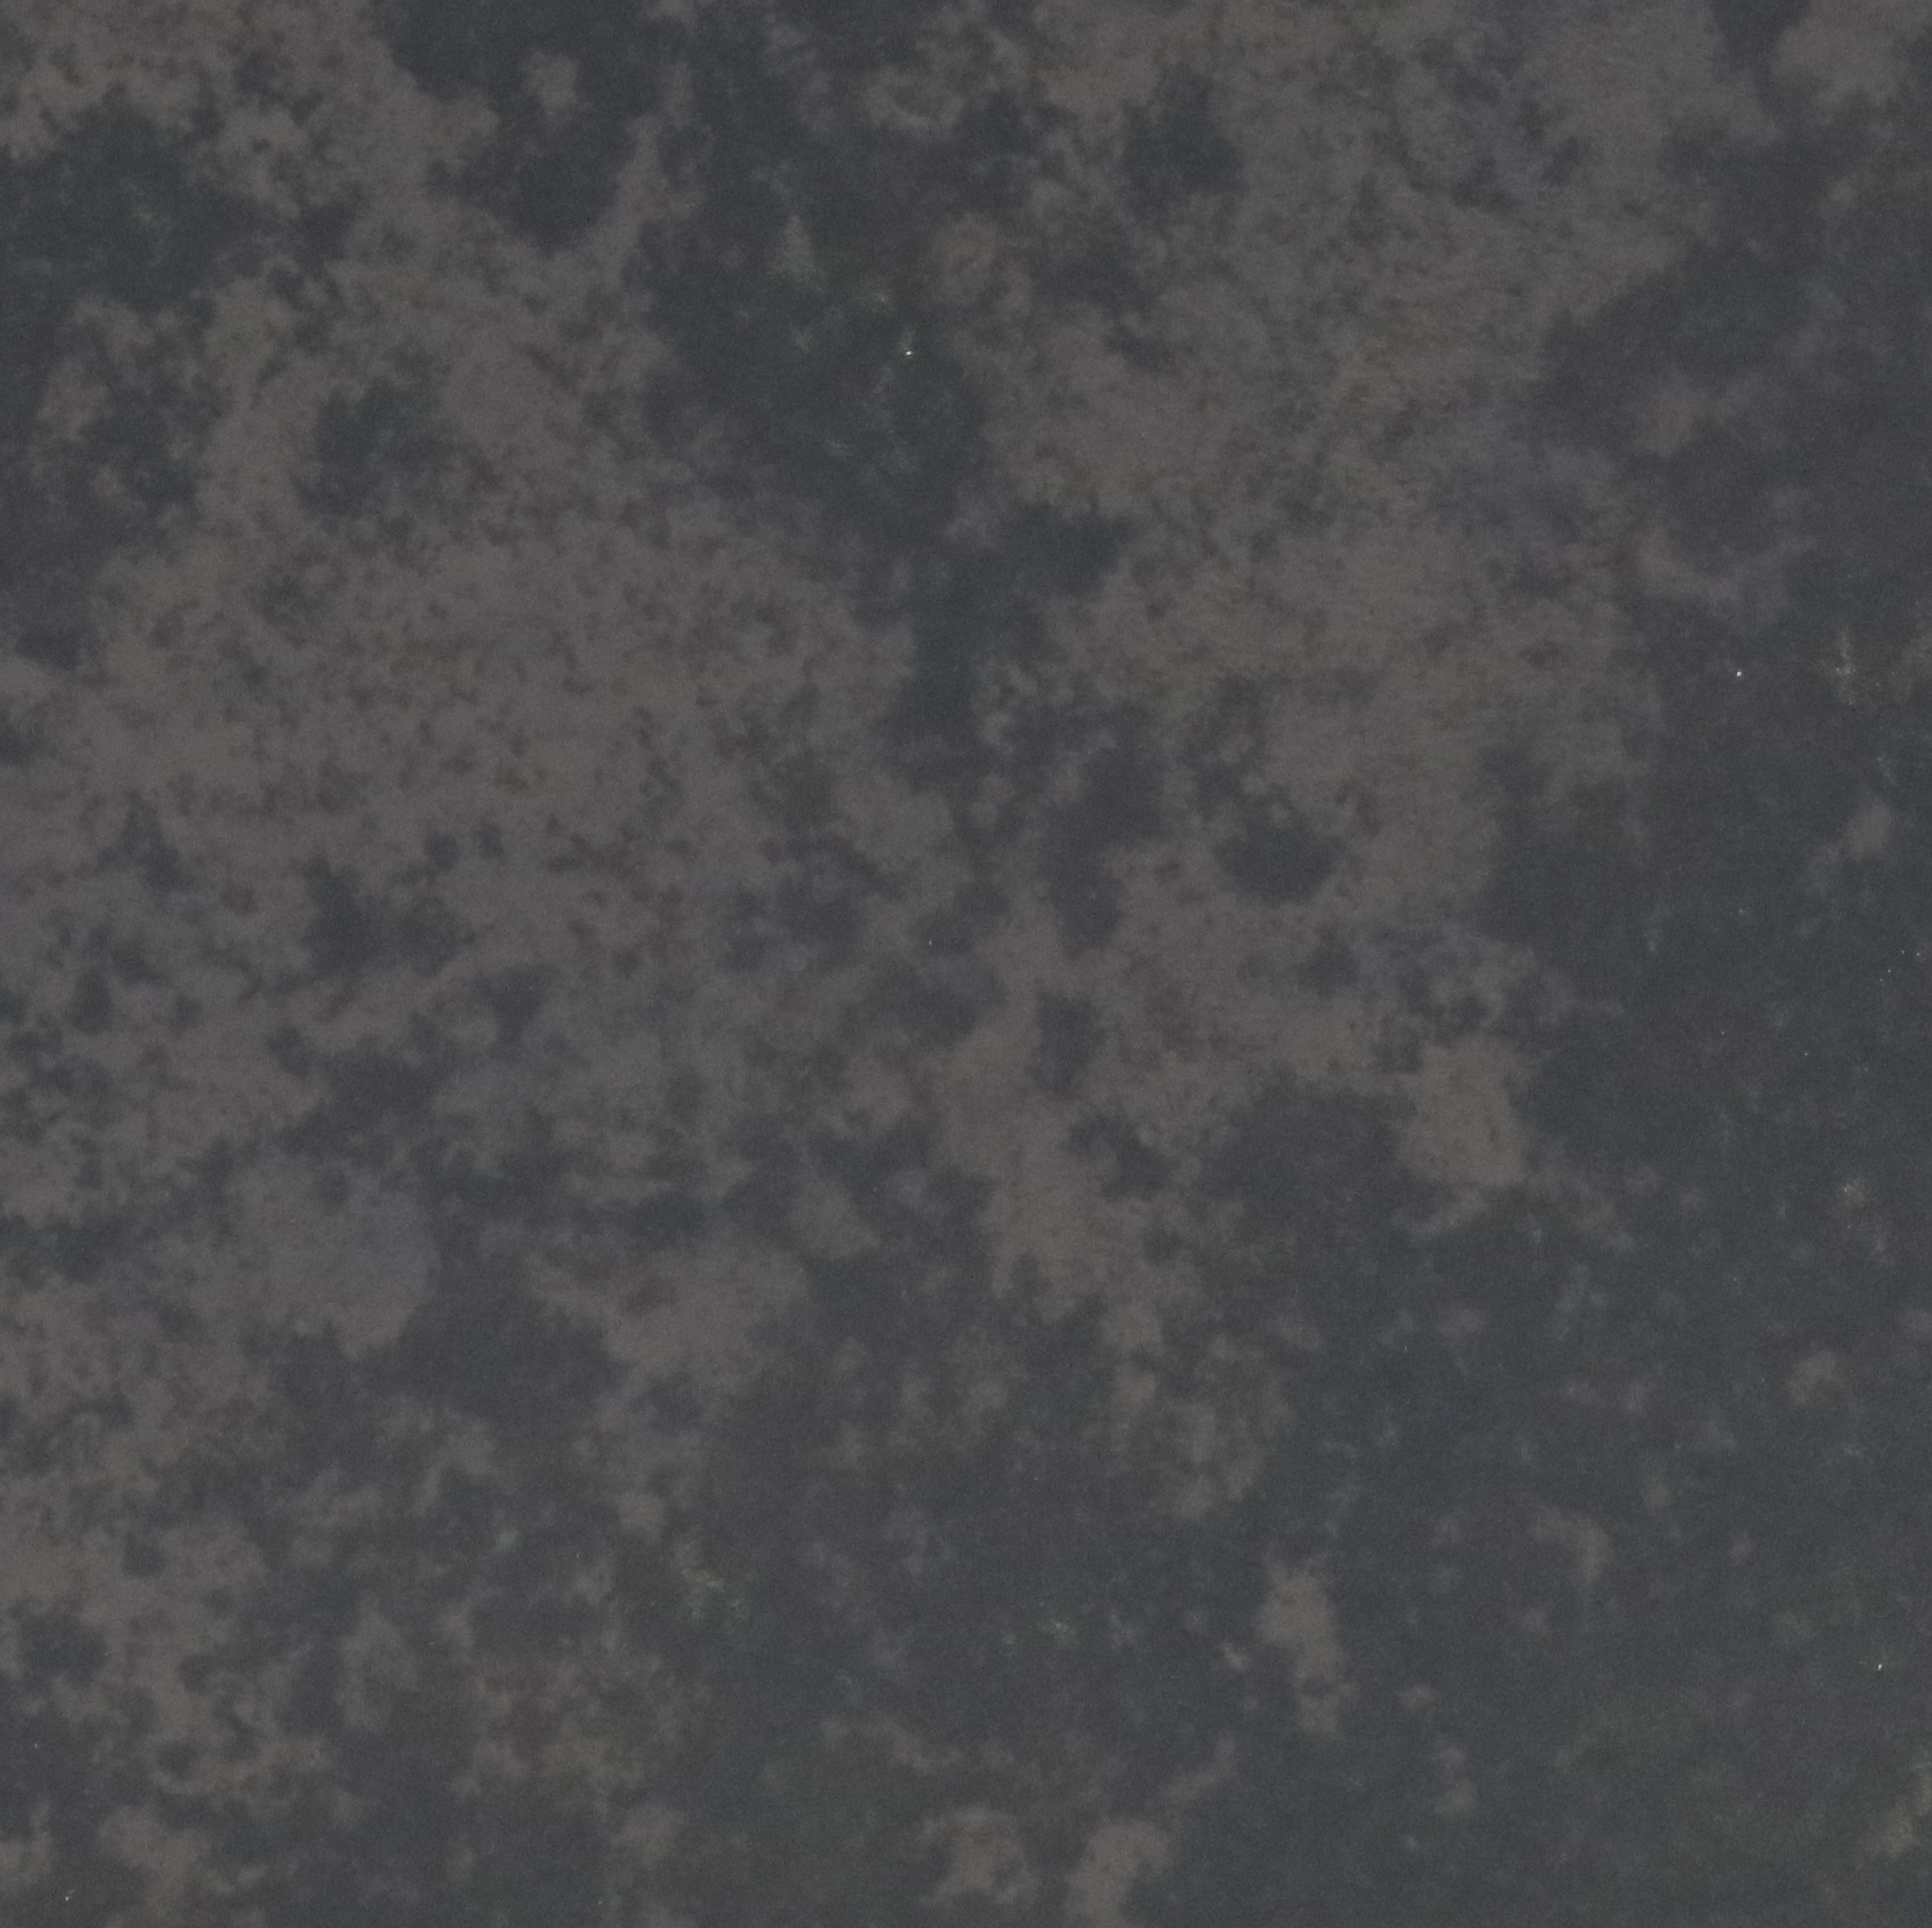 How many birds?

0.